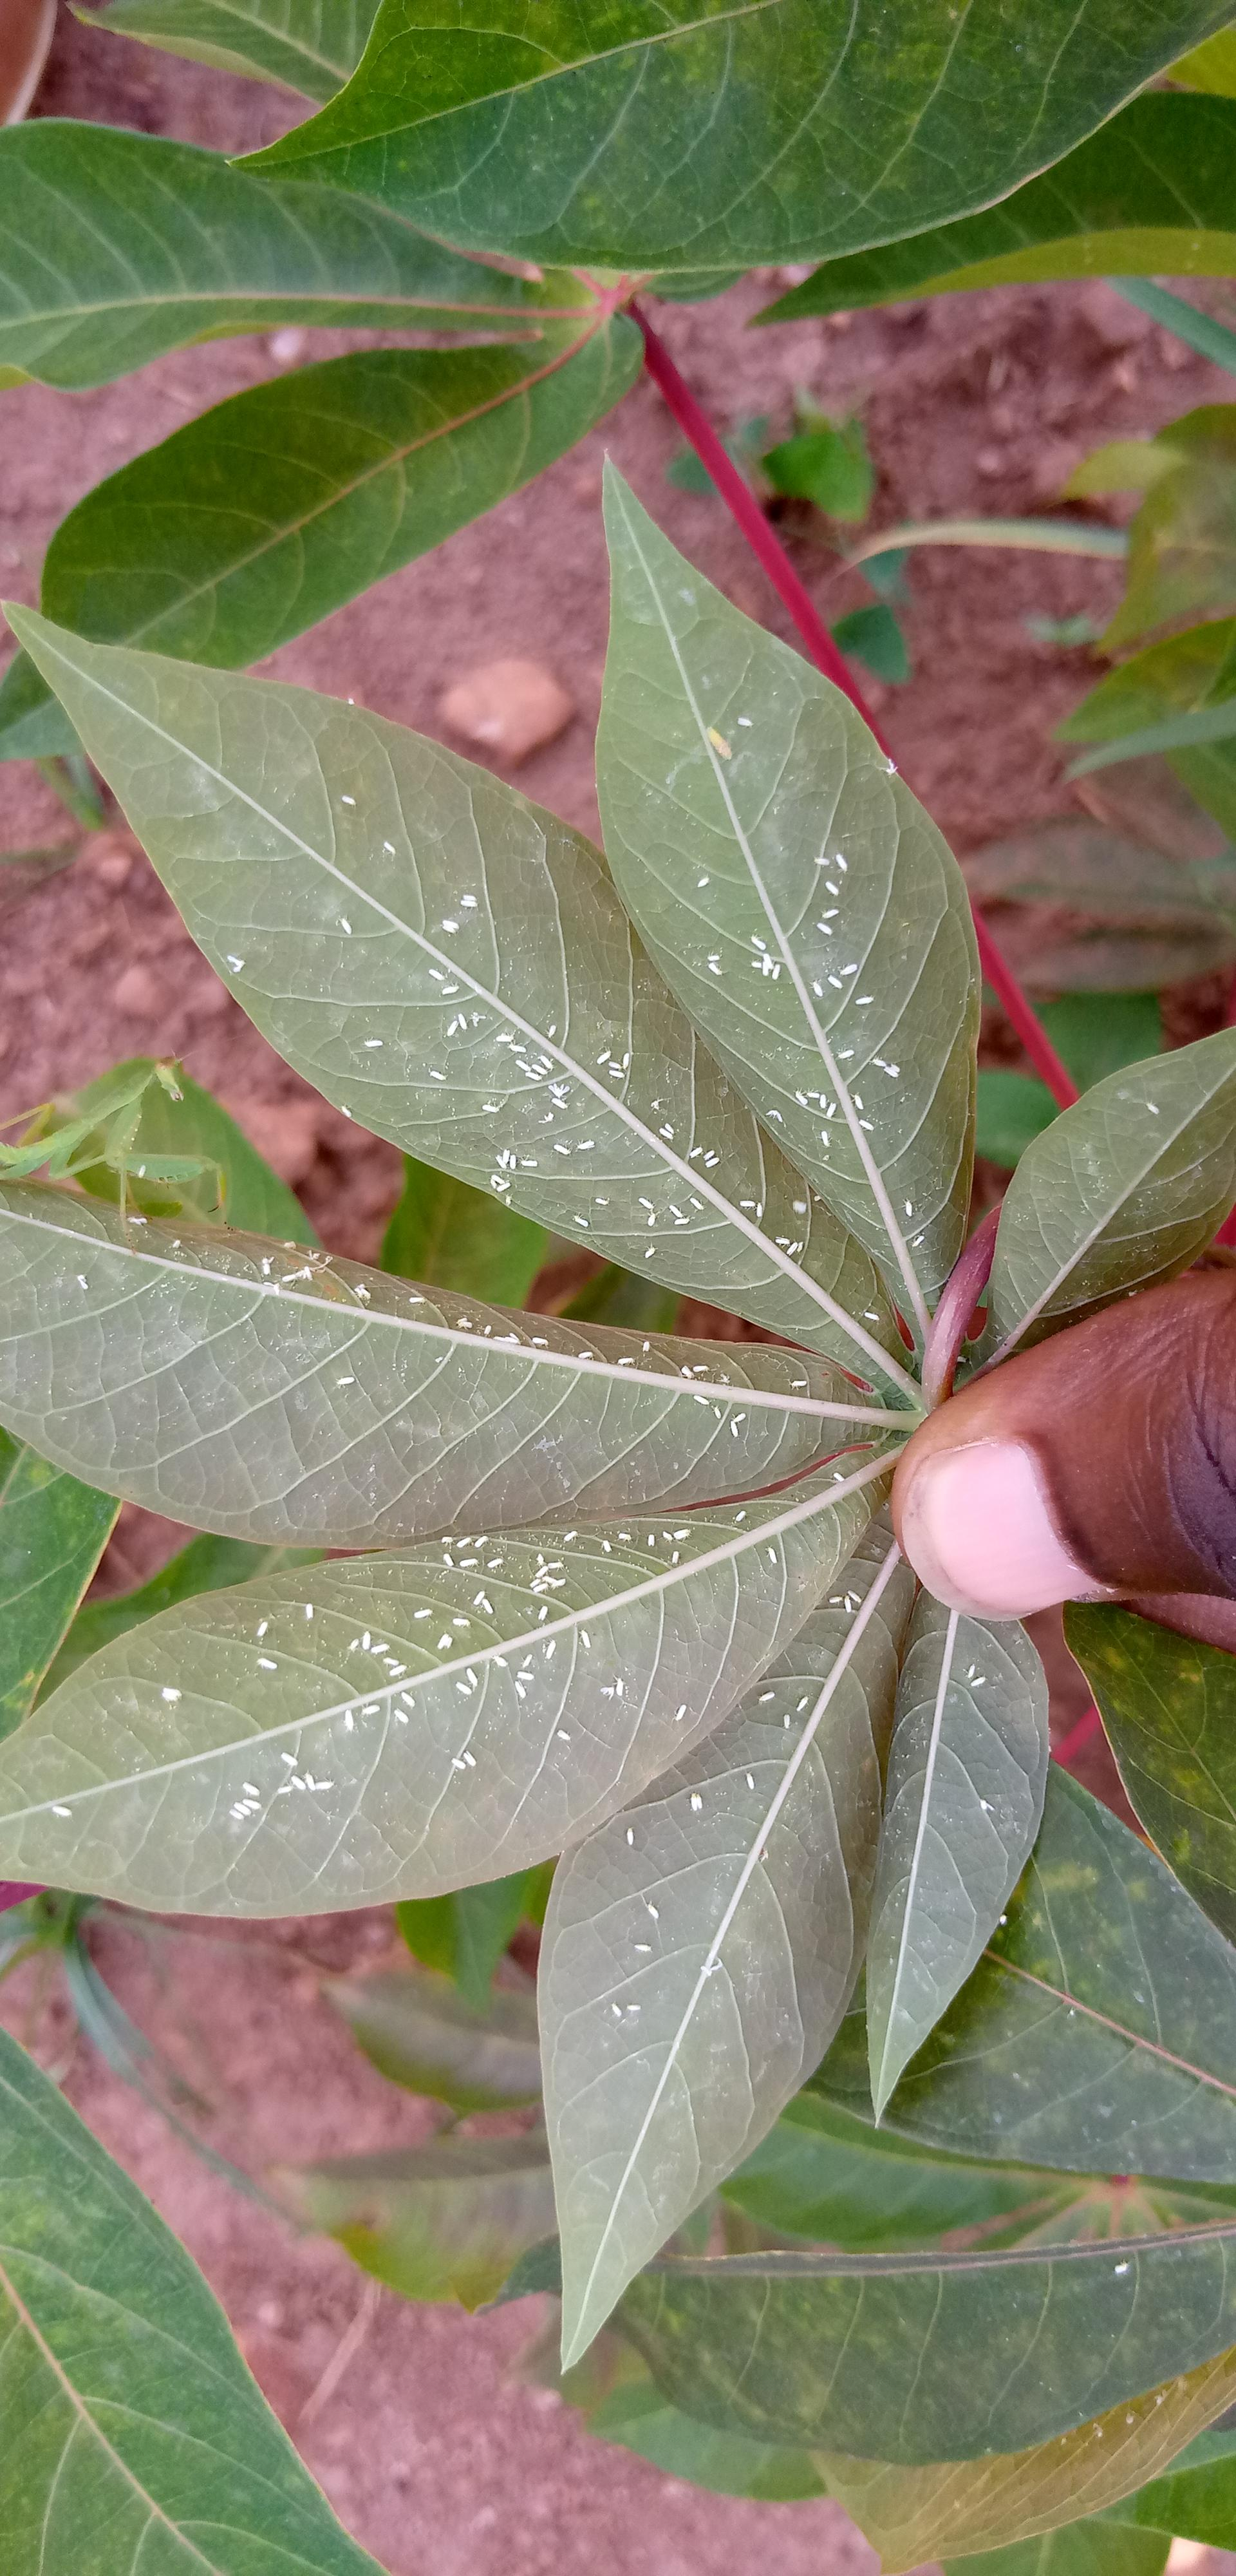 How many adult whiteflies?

209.